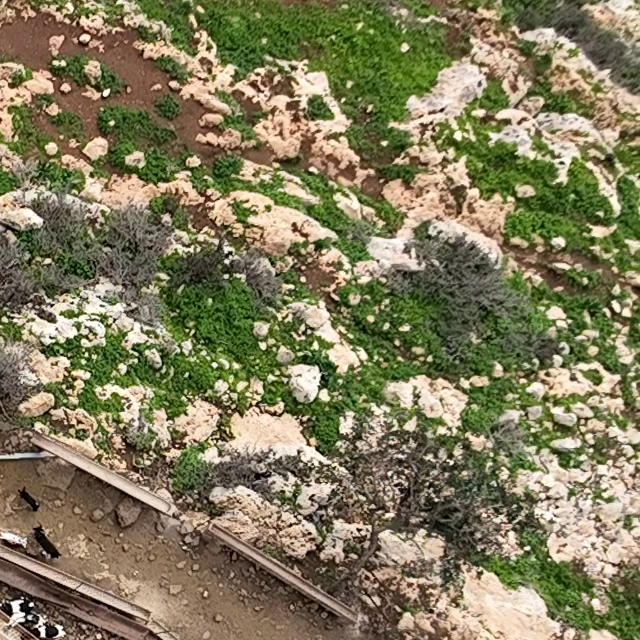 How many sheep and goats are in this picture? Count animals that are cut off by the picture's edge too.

6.